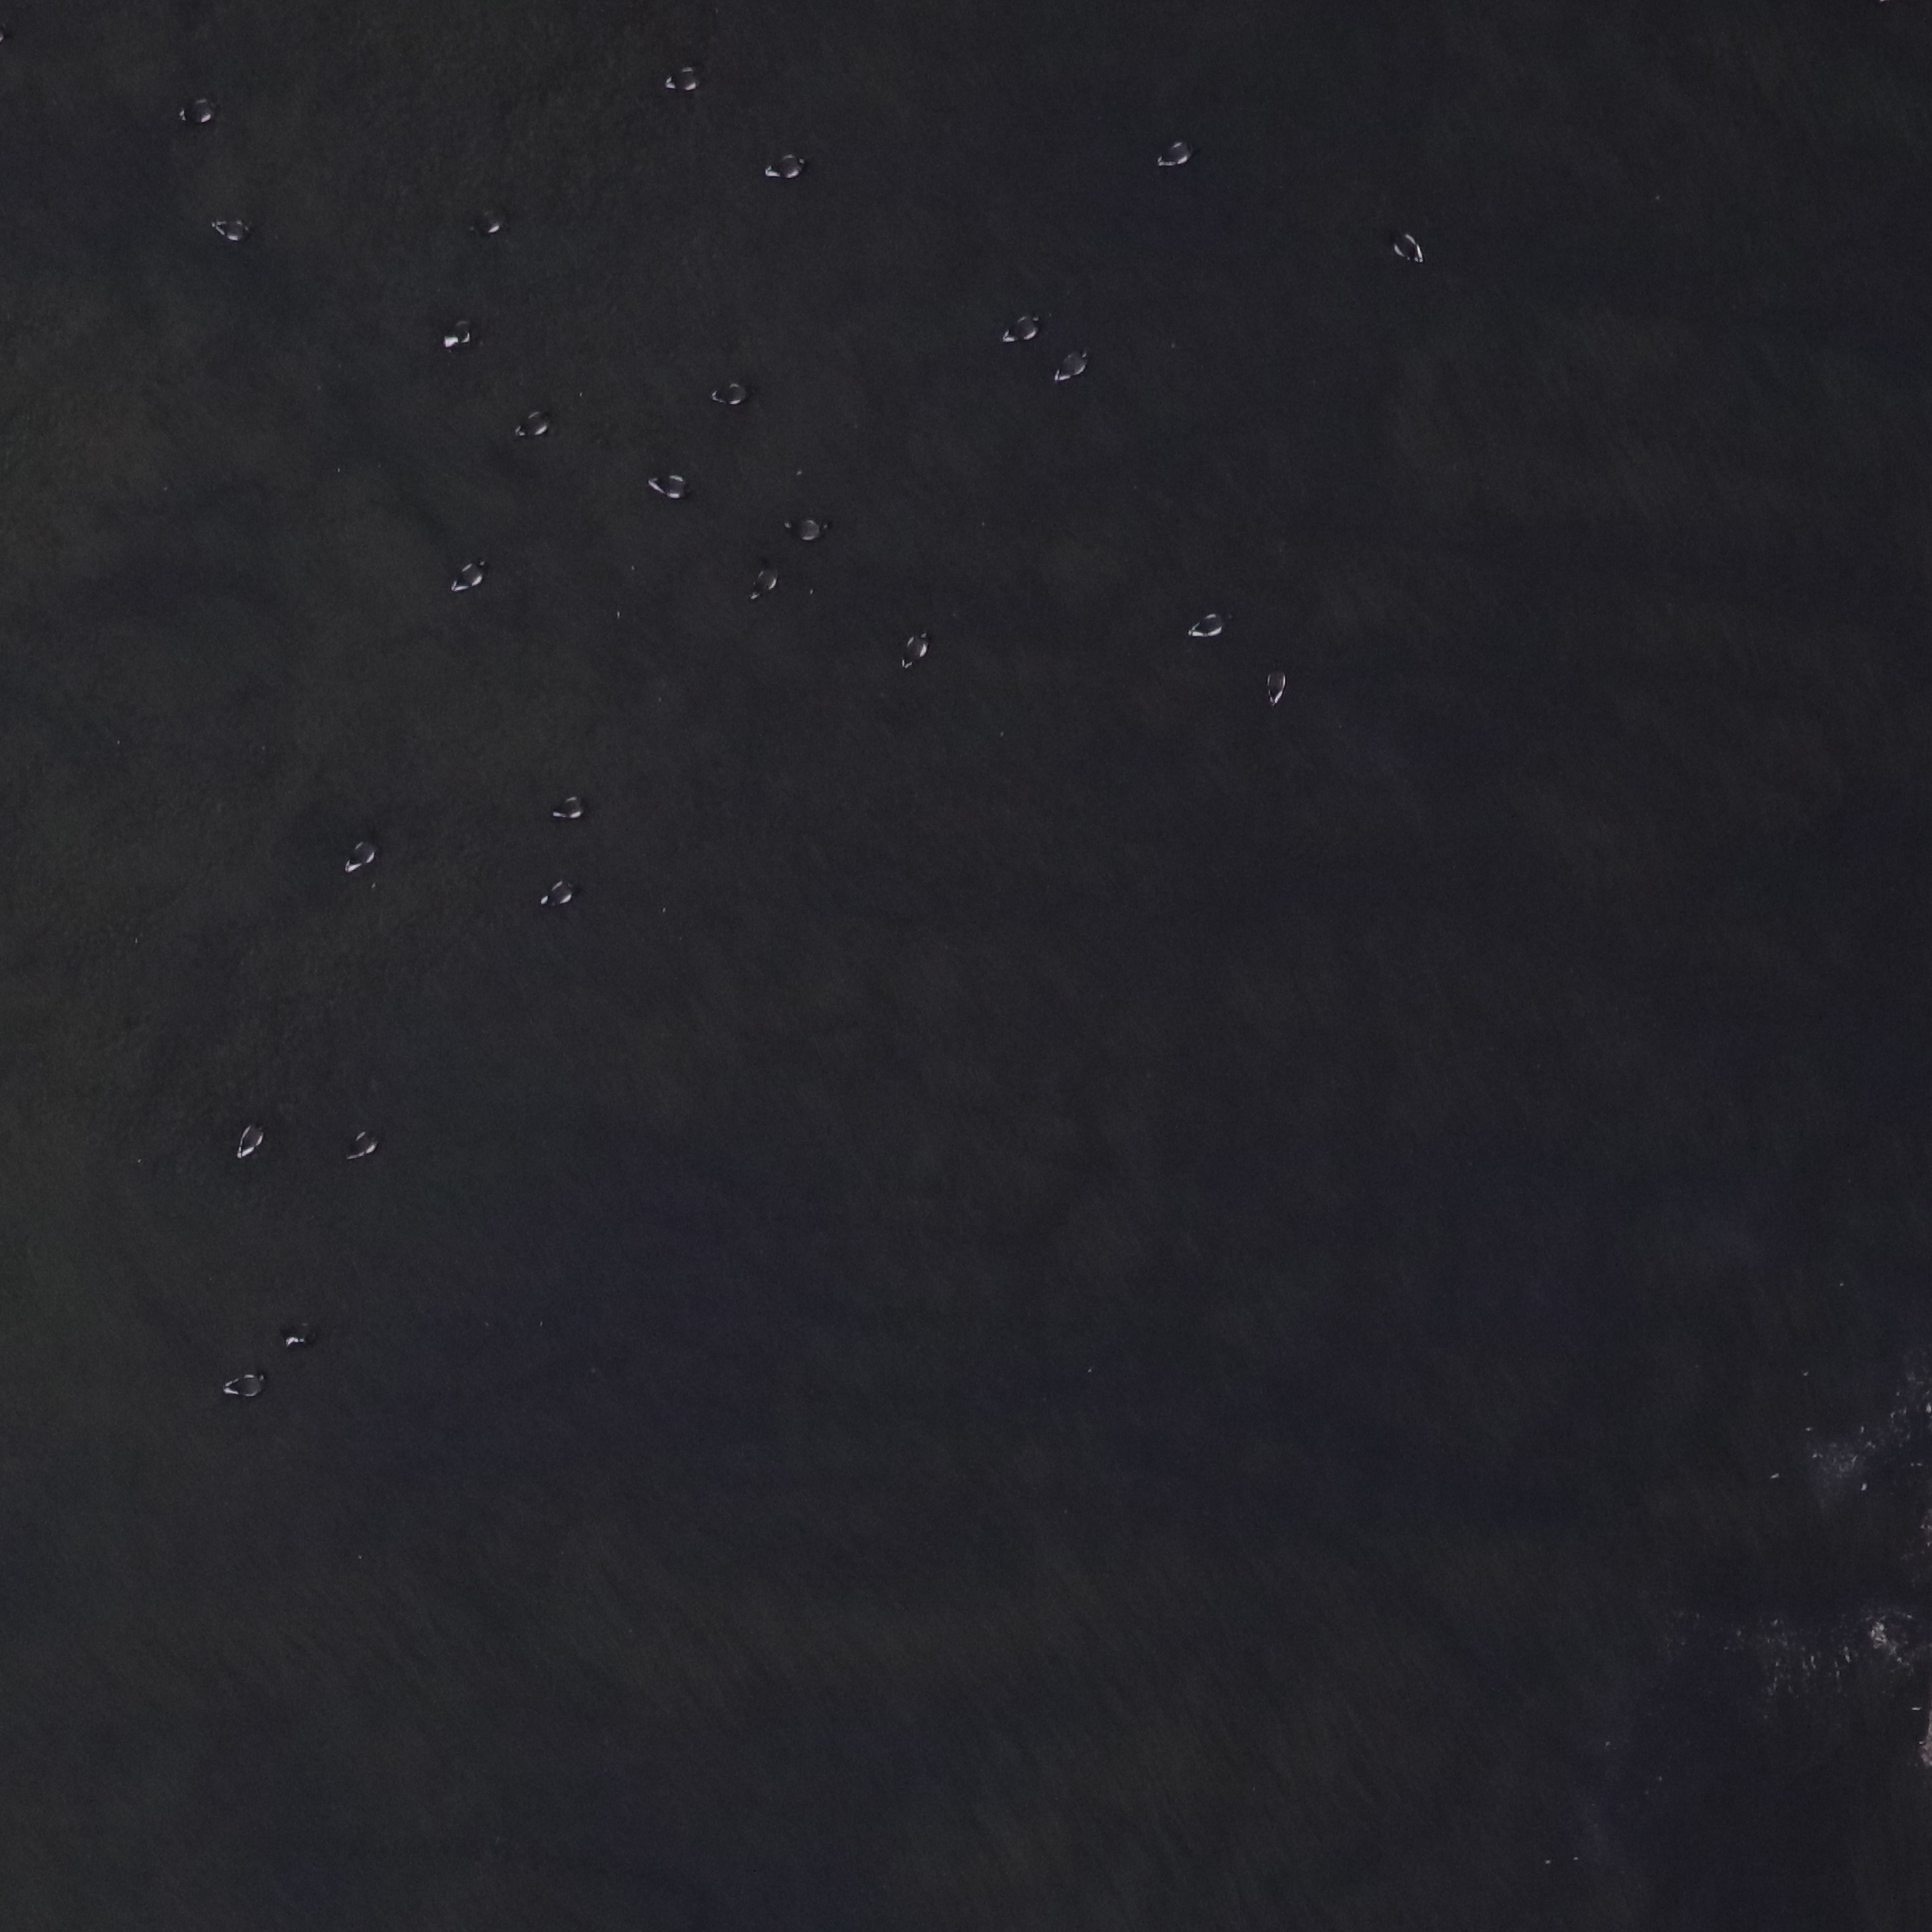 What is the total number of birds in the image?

26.